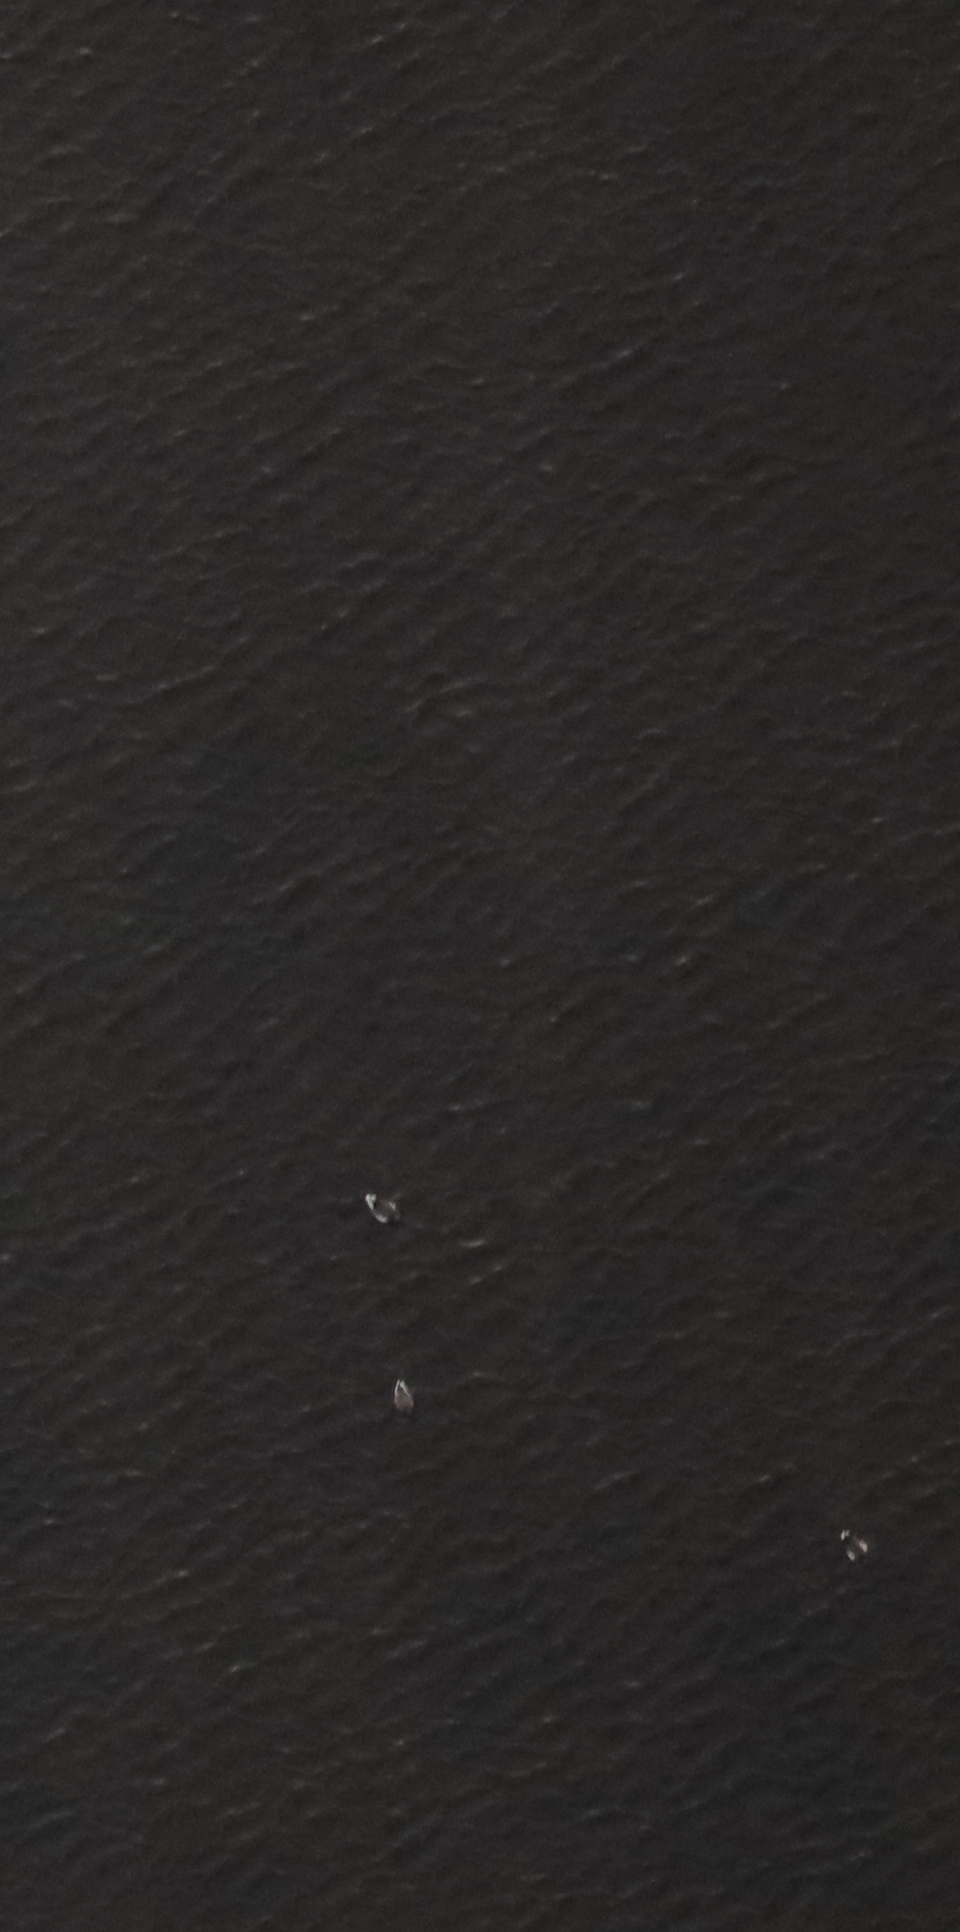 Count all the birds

3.